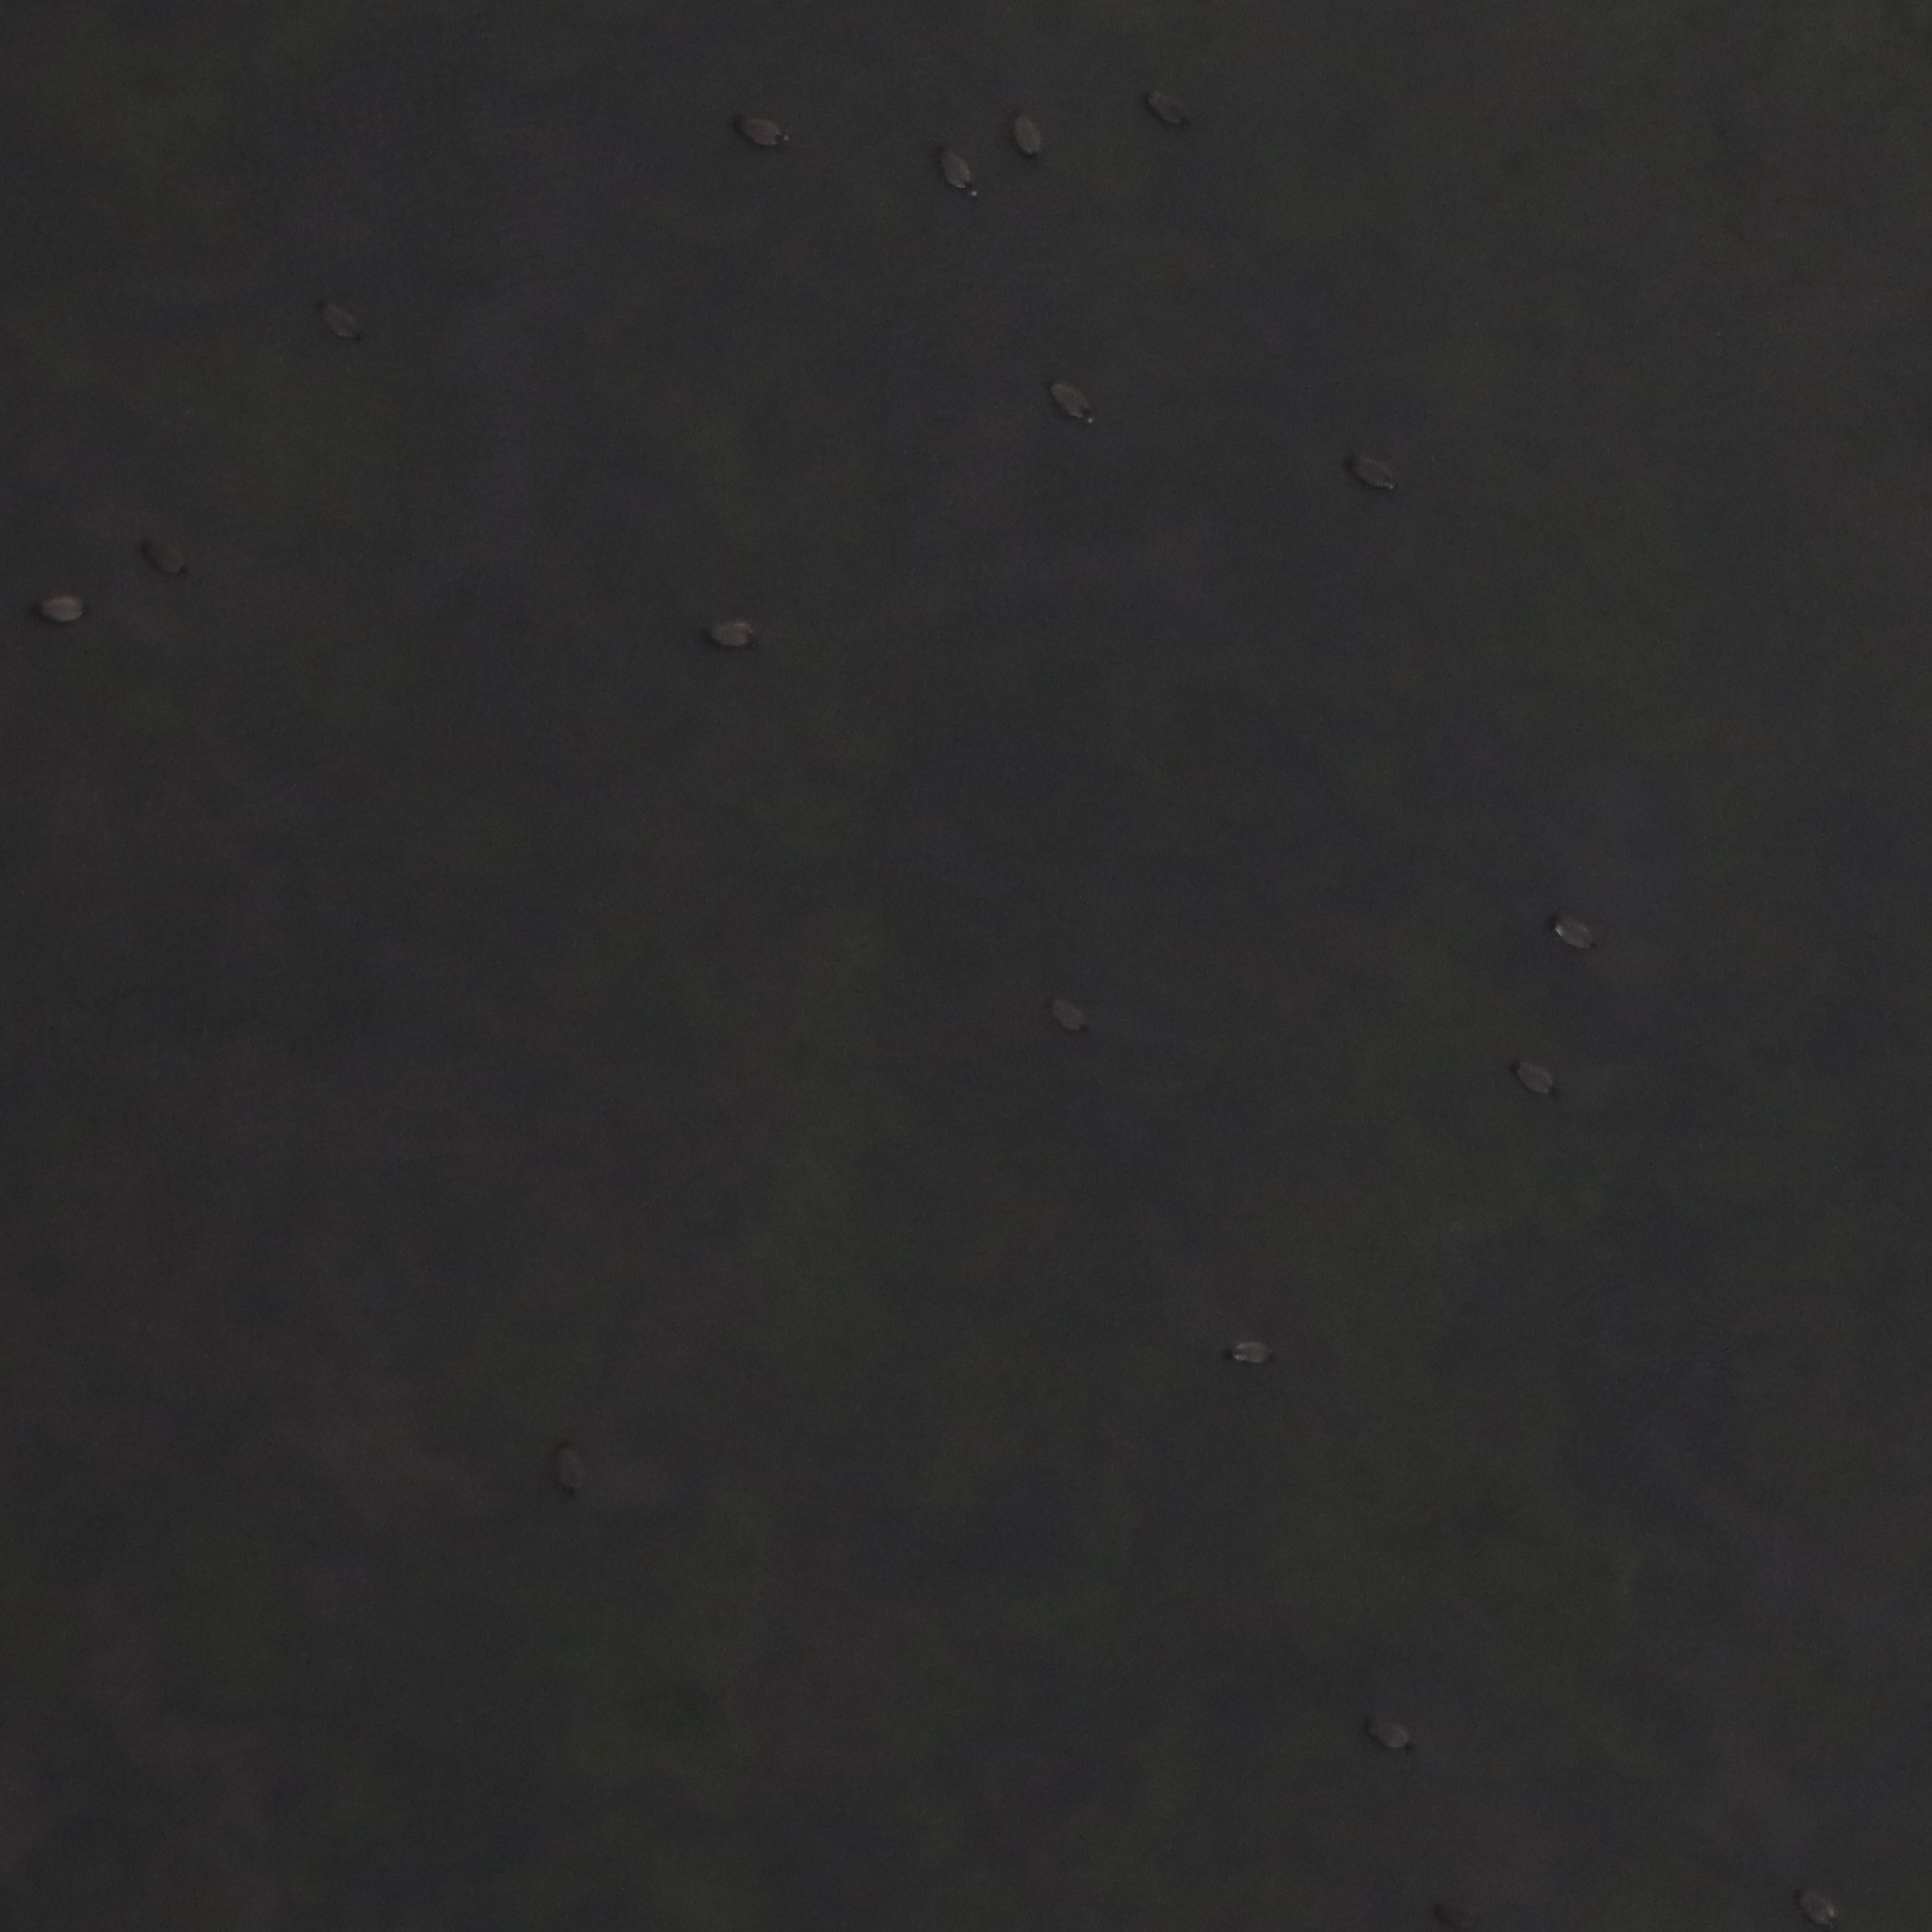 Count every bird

17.